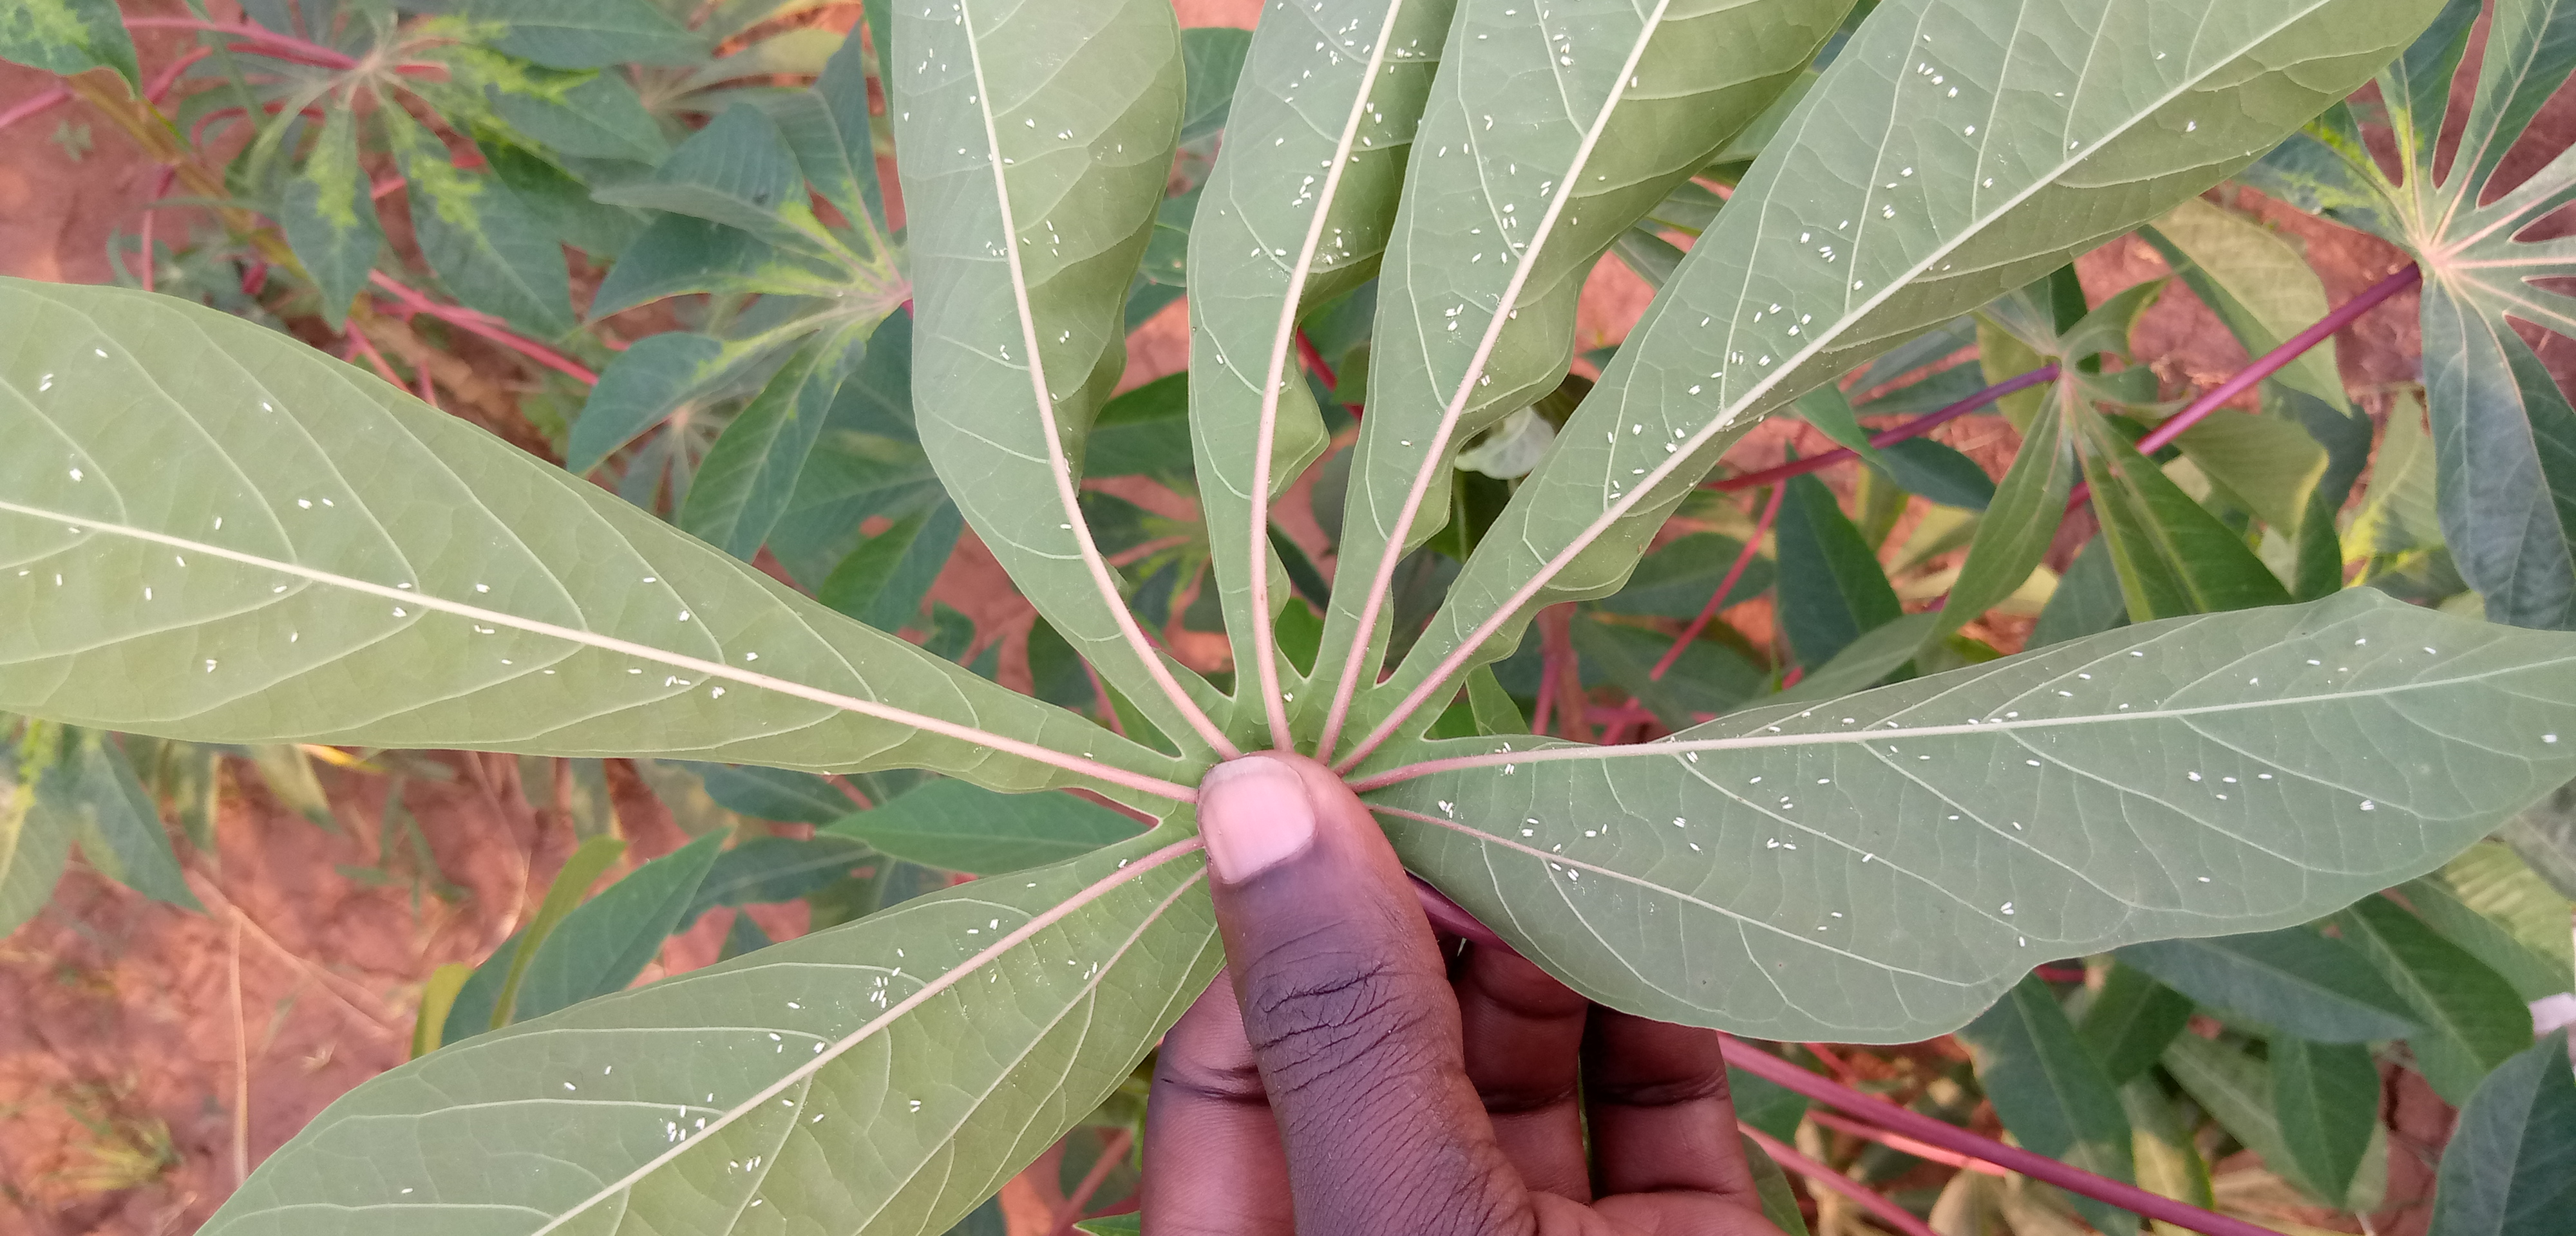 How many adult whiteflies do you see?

258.